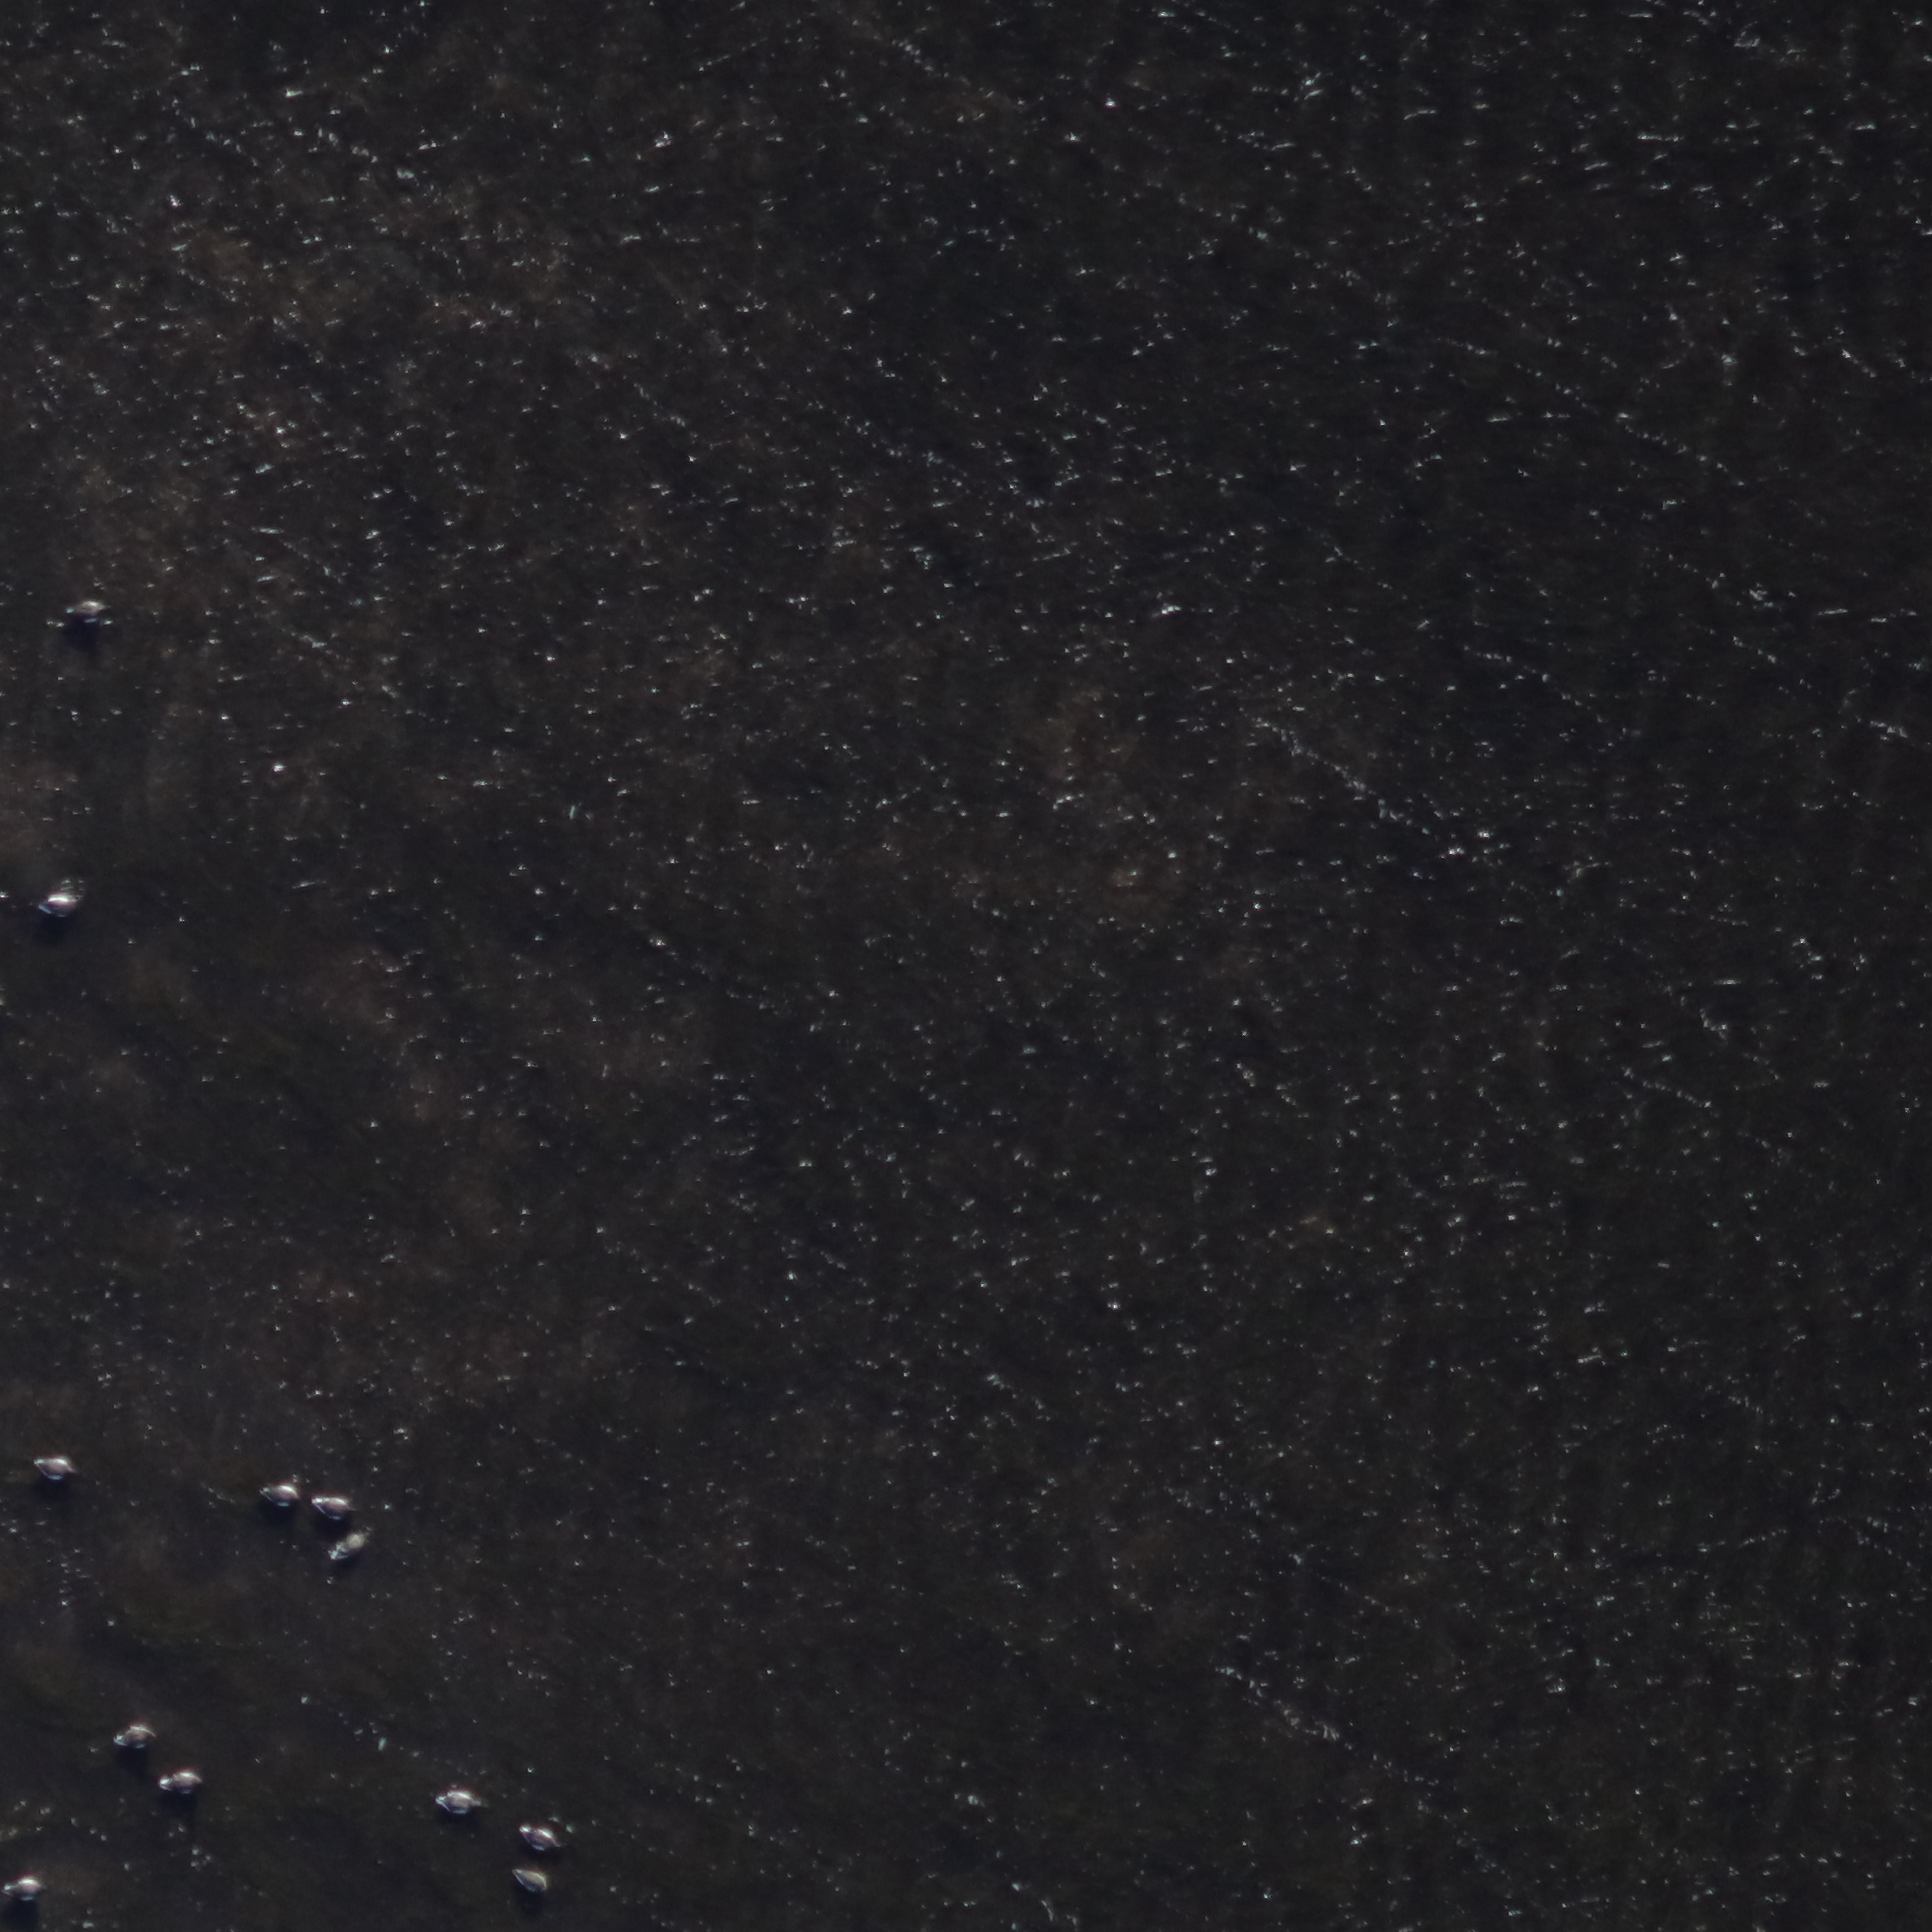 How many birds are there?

12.